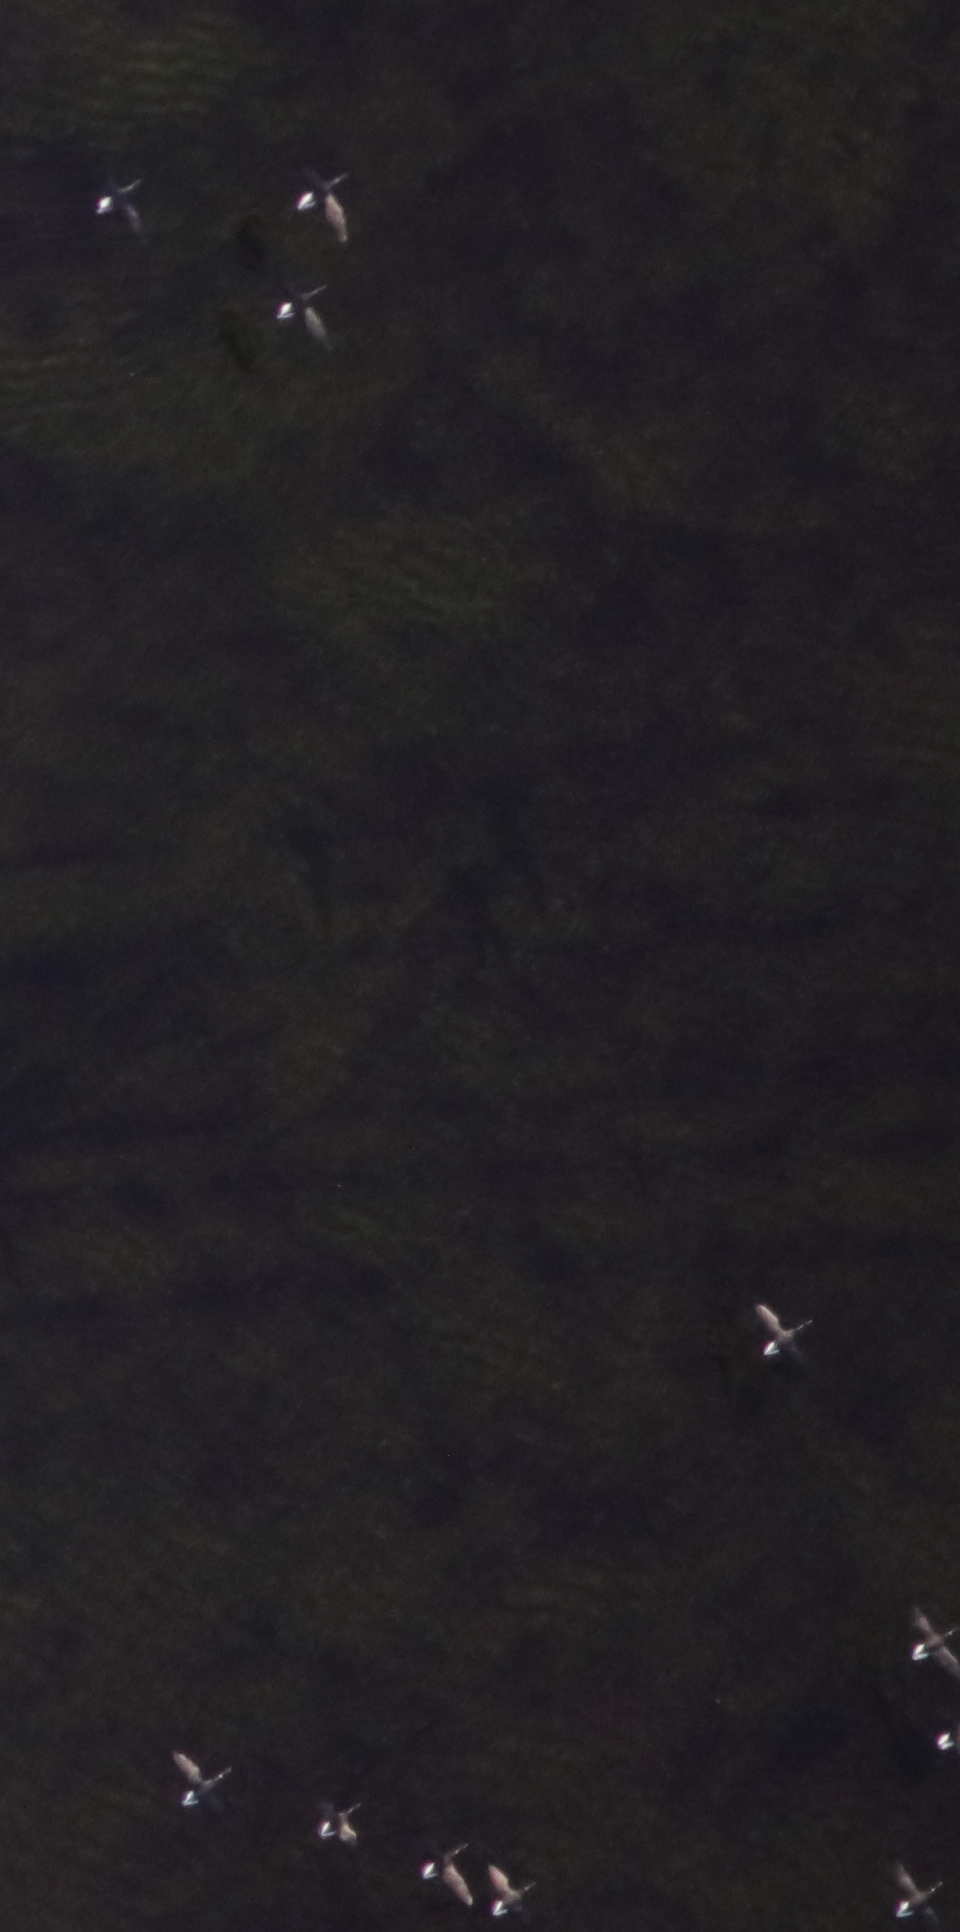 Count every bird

10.